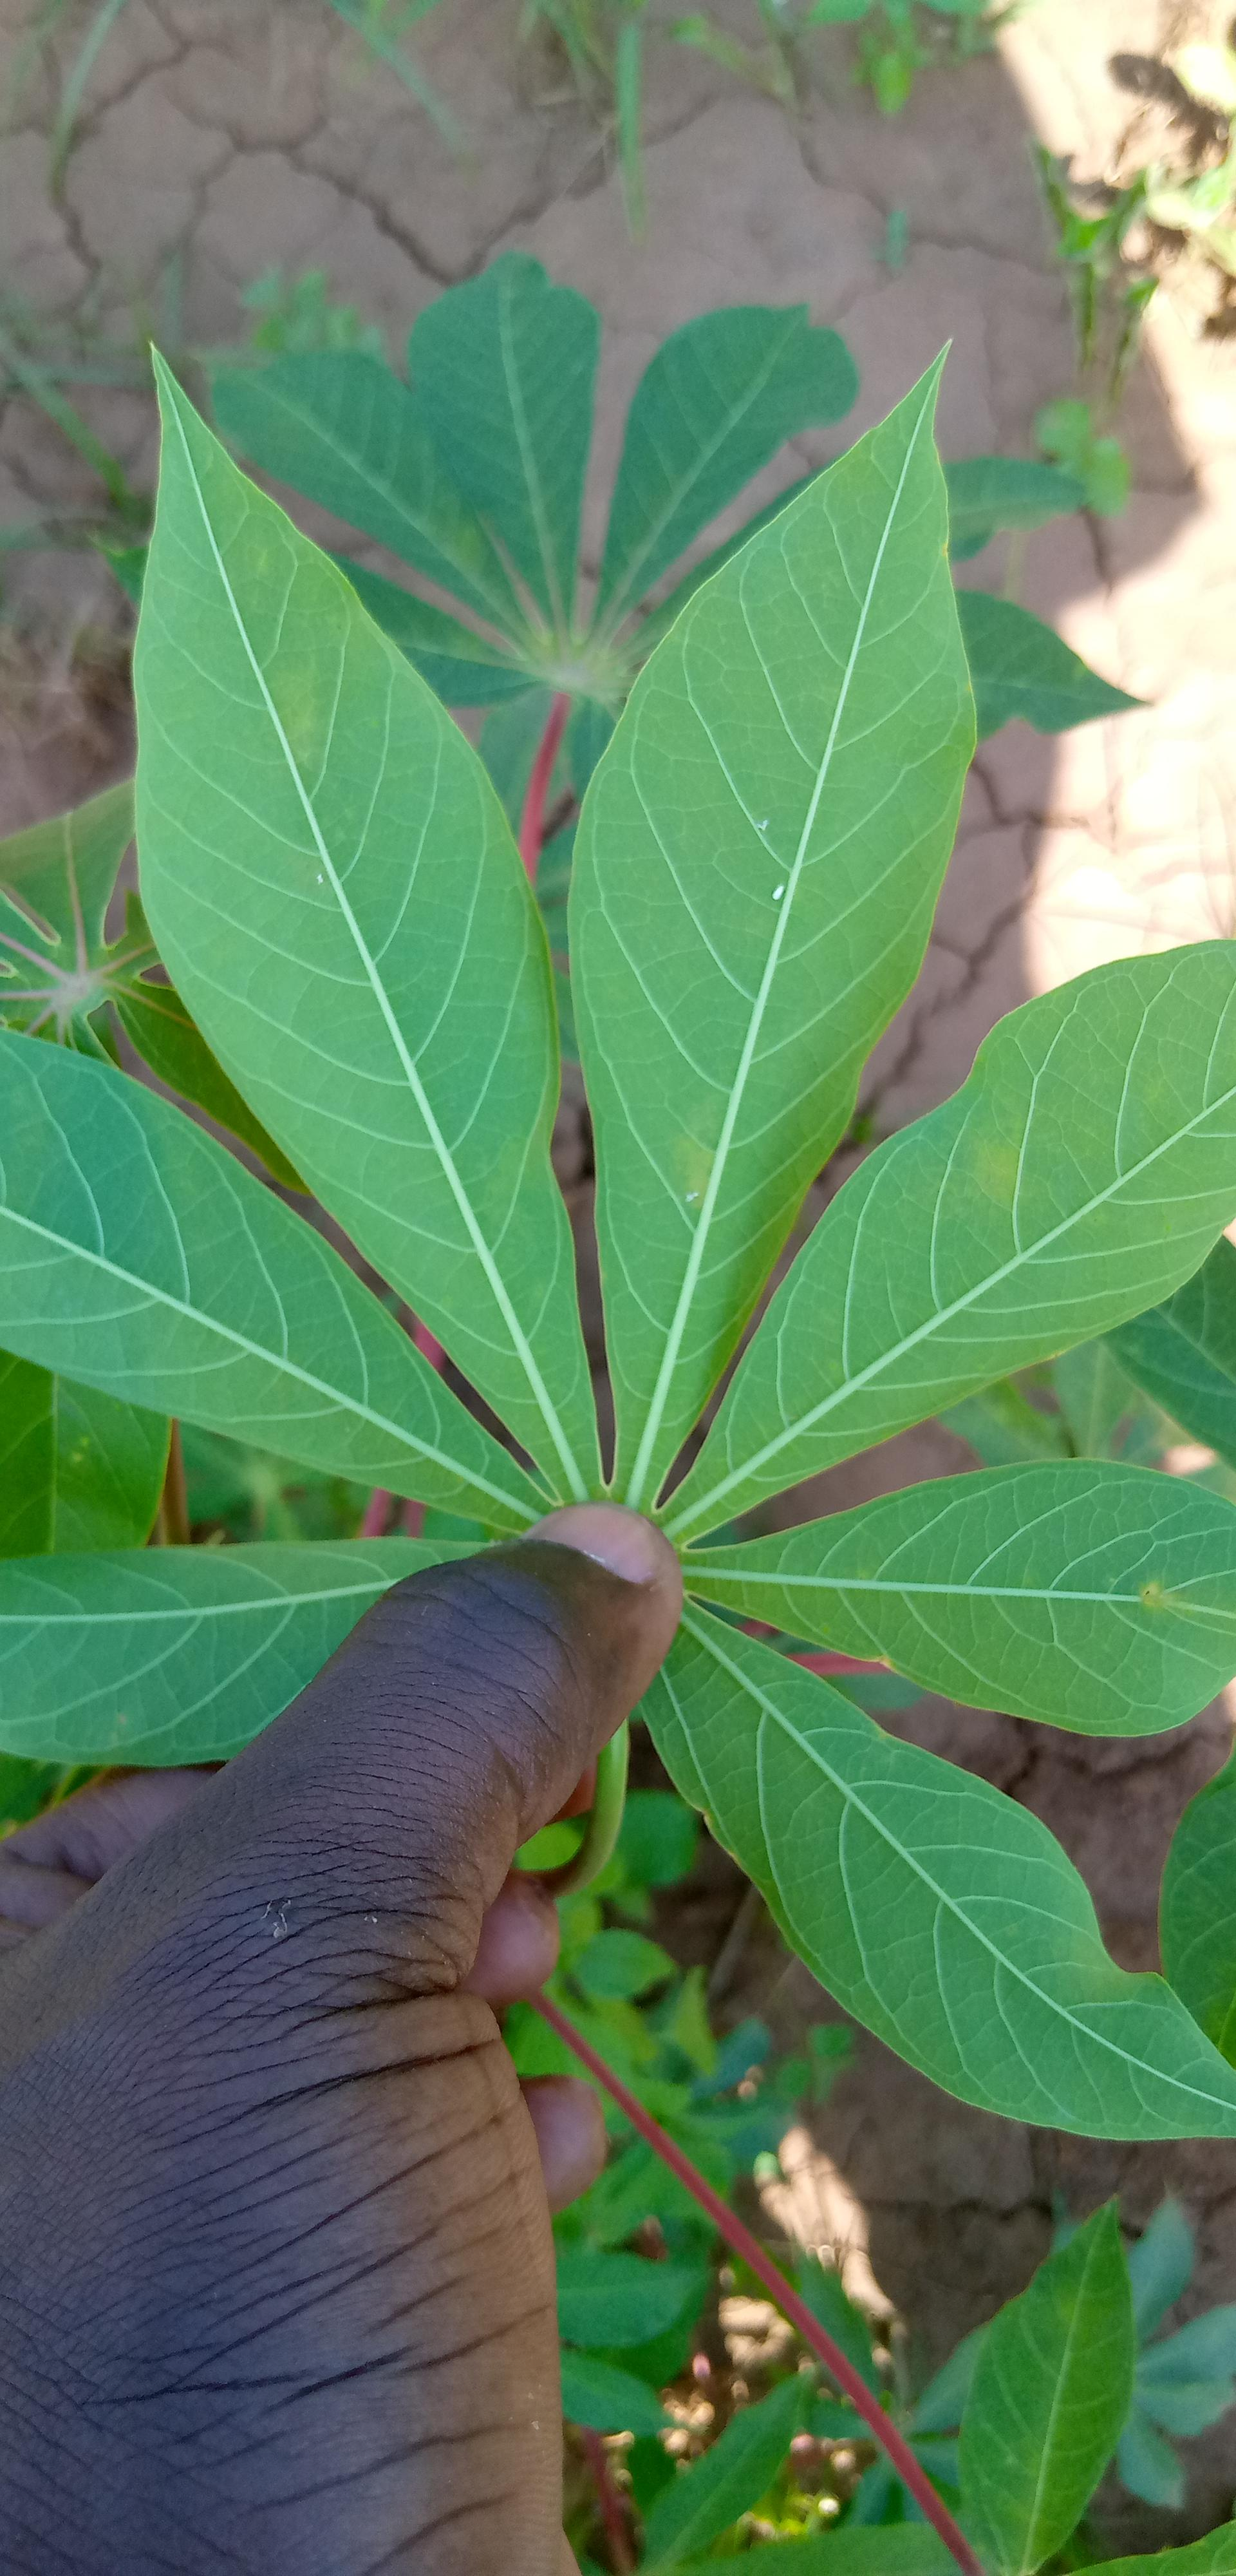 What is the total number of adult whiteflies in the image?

3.